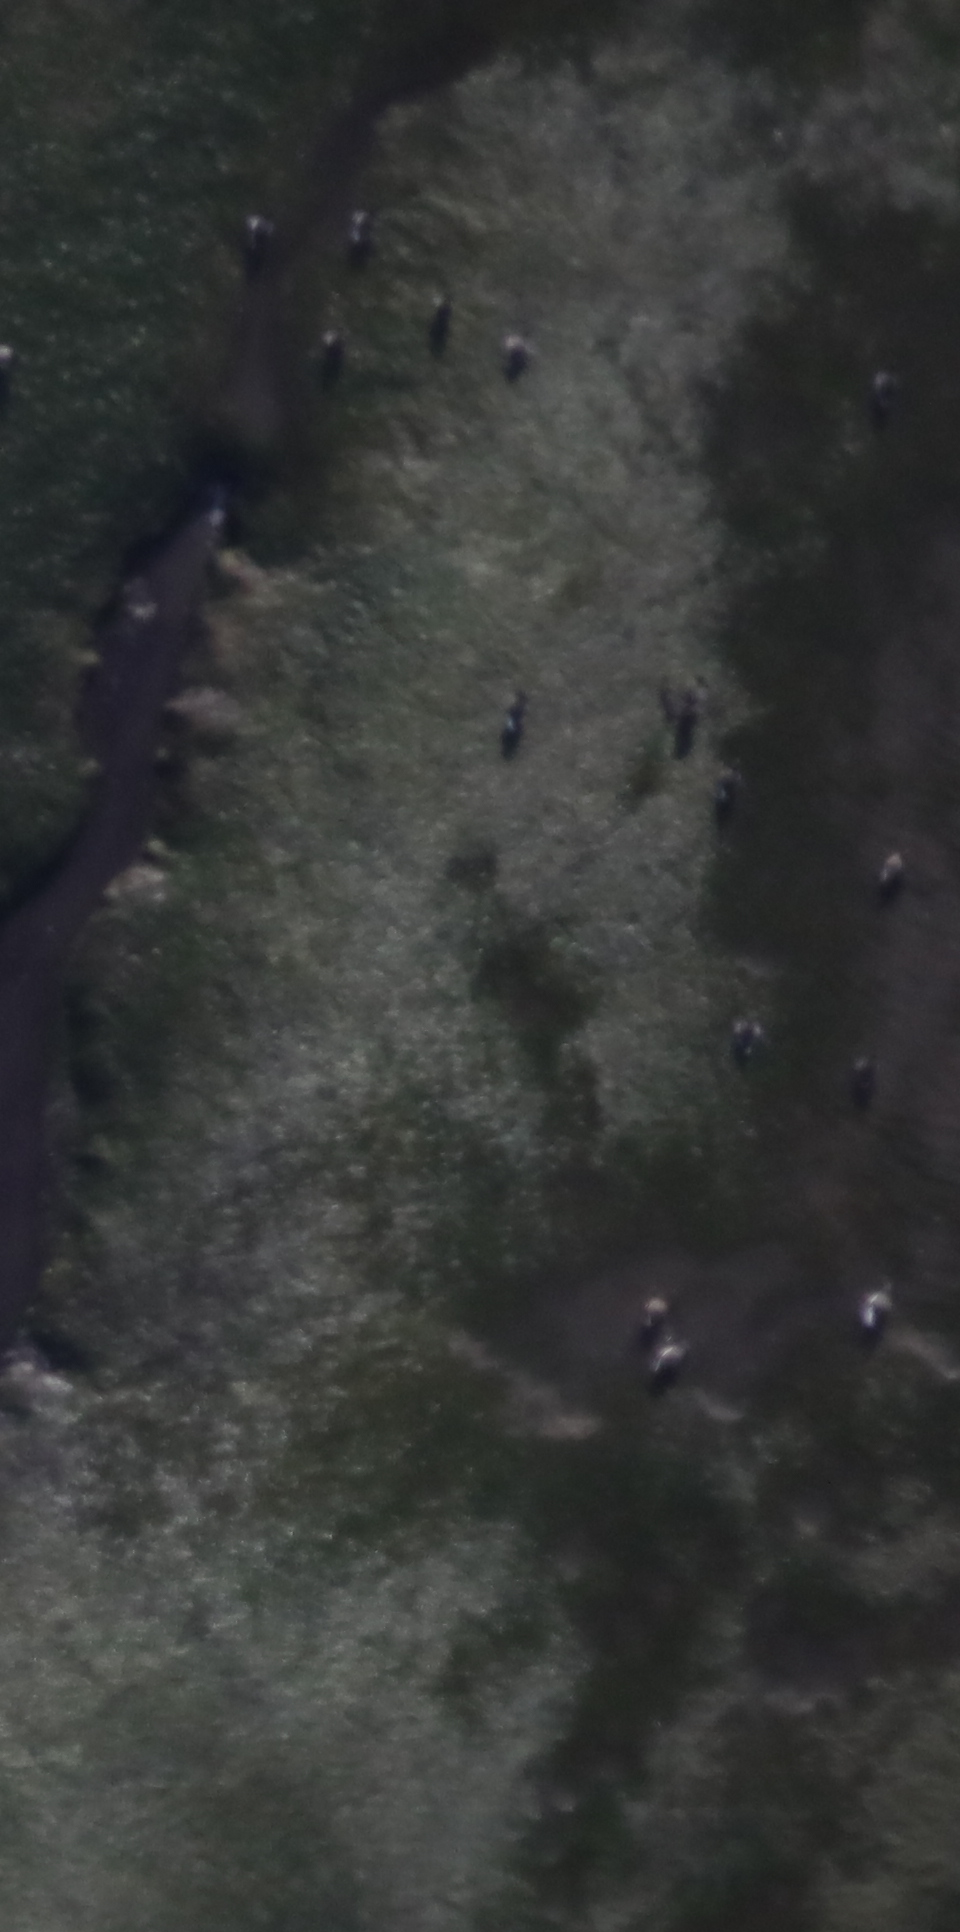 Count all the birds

16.